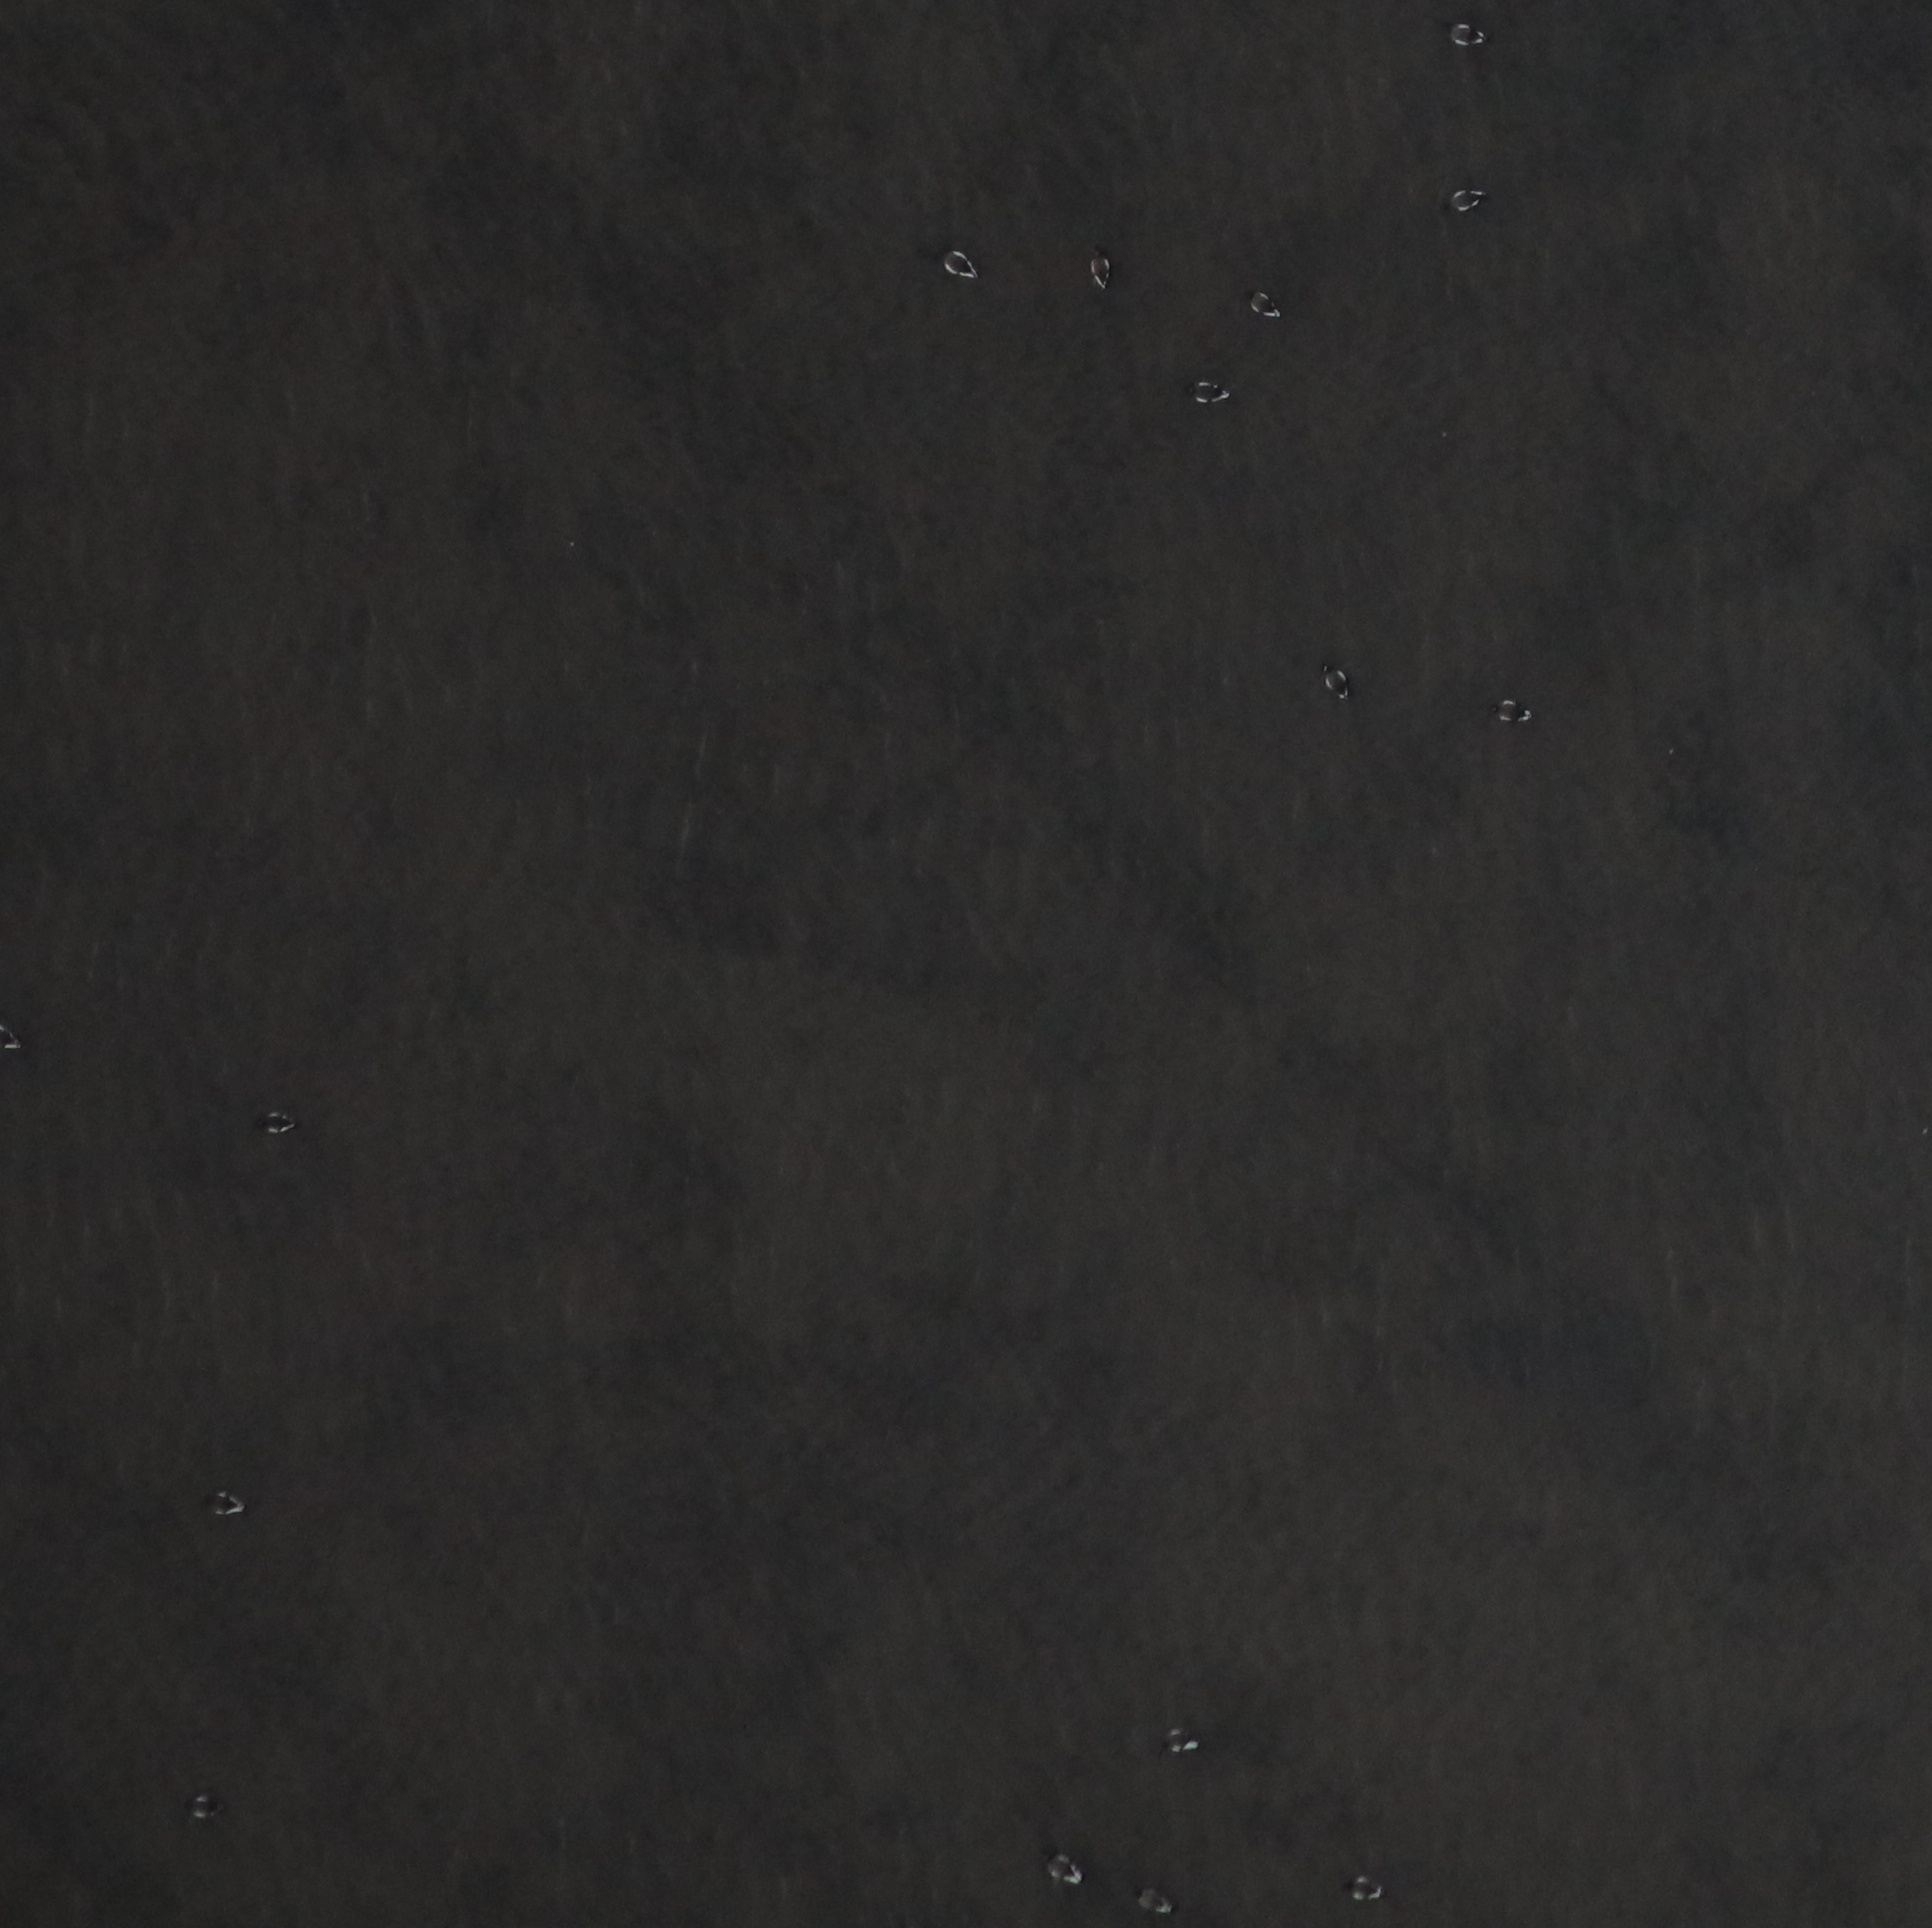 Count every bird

16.